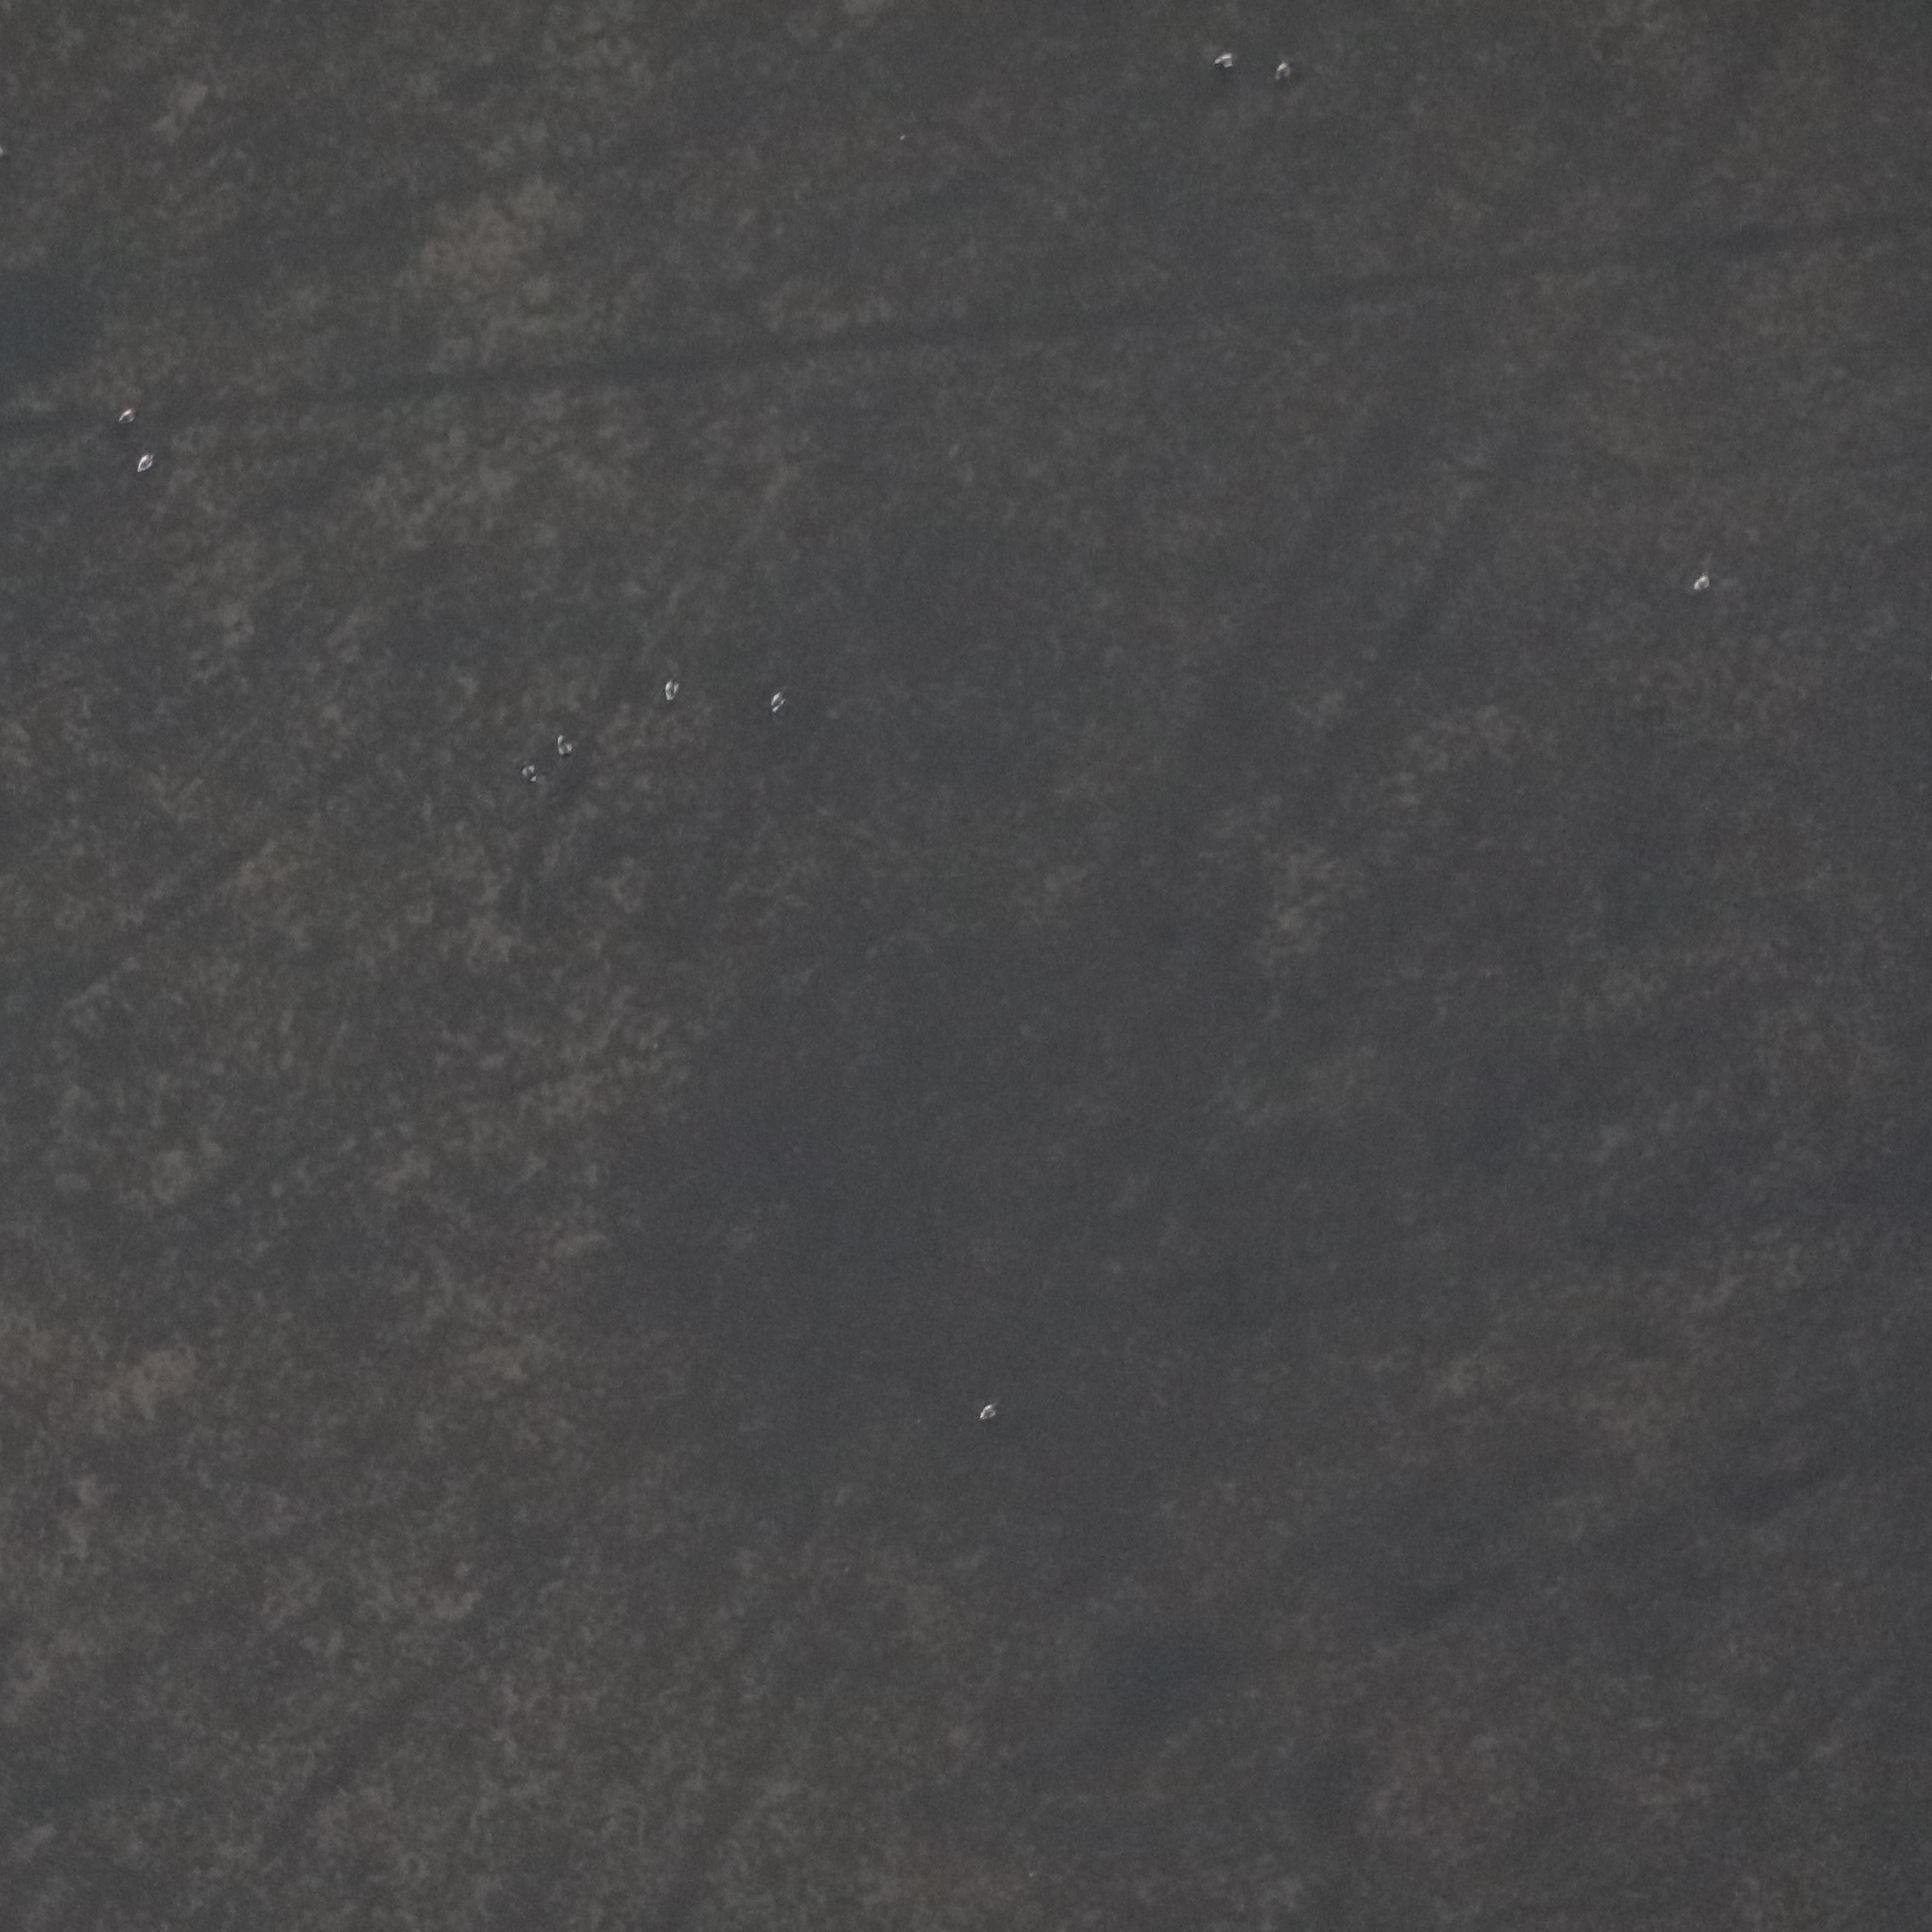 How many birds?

10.